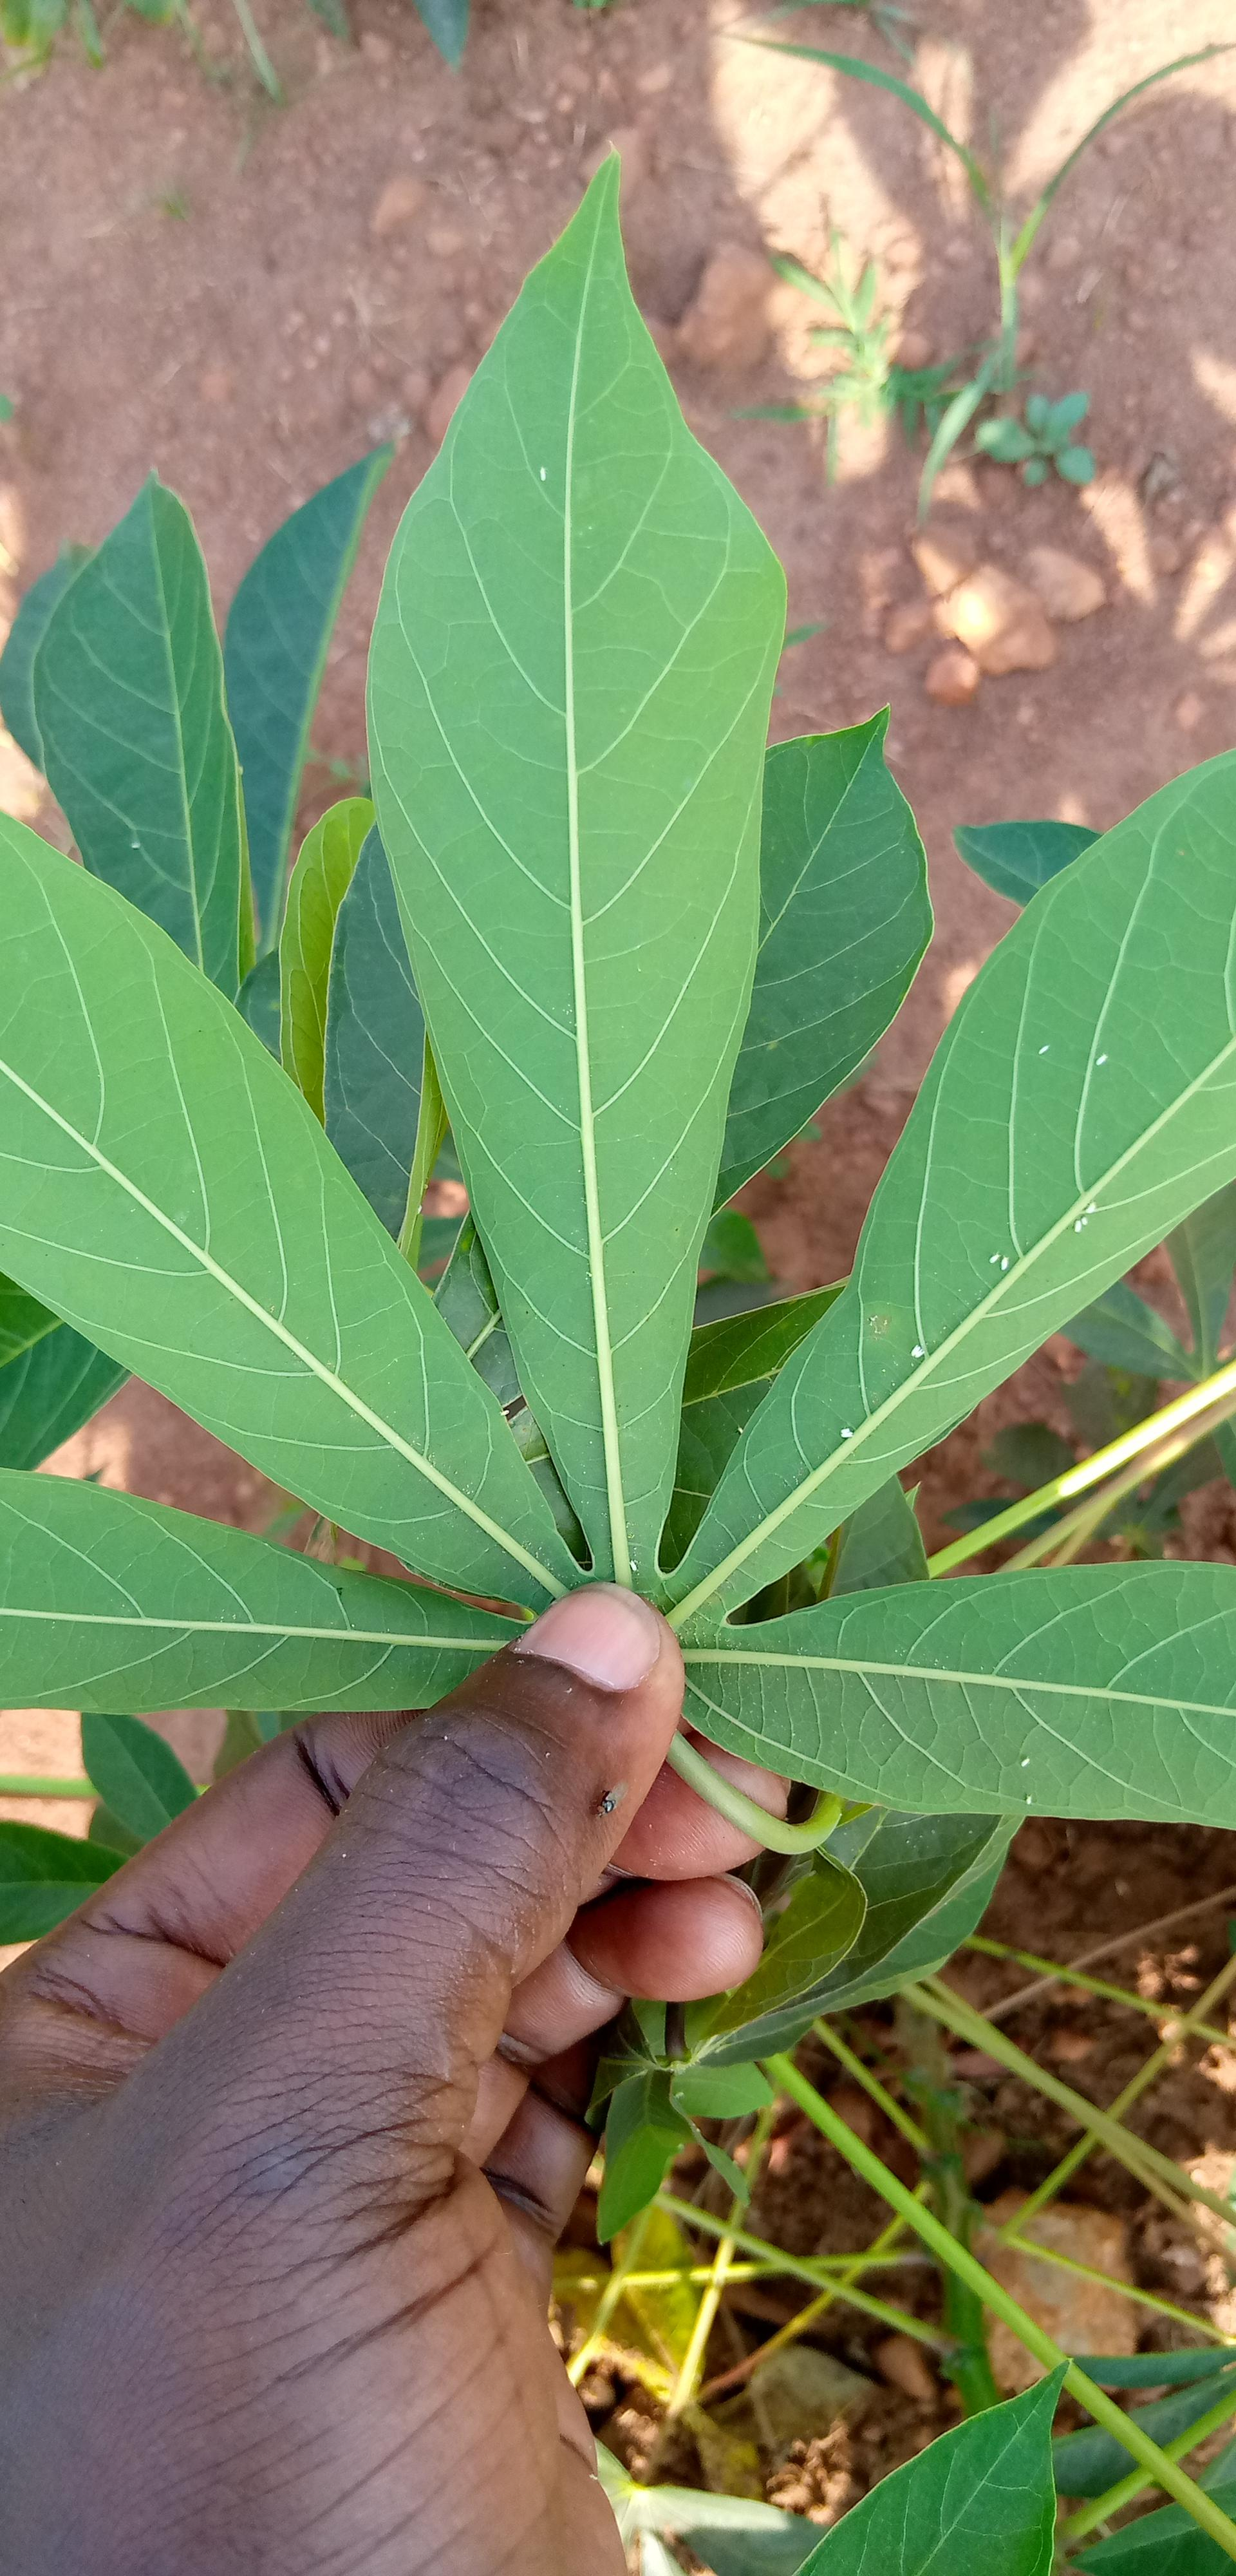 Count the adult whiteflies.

16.